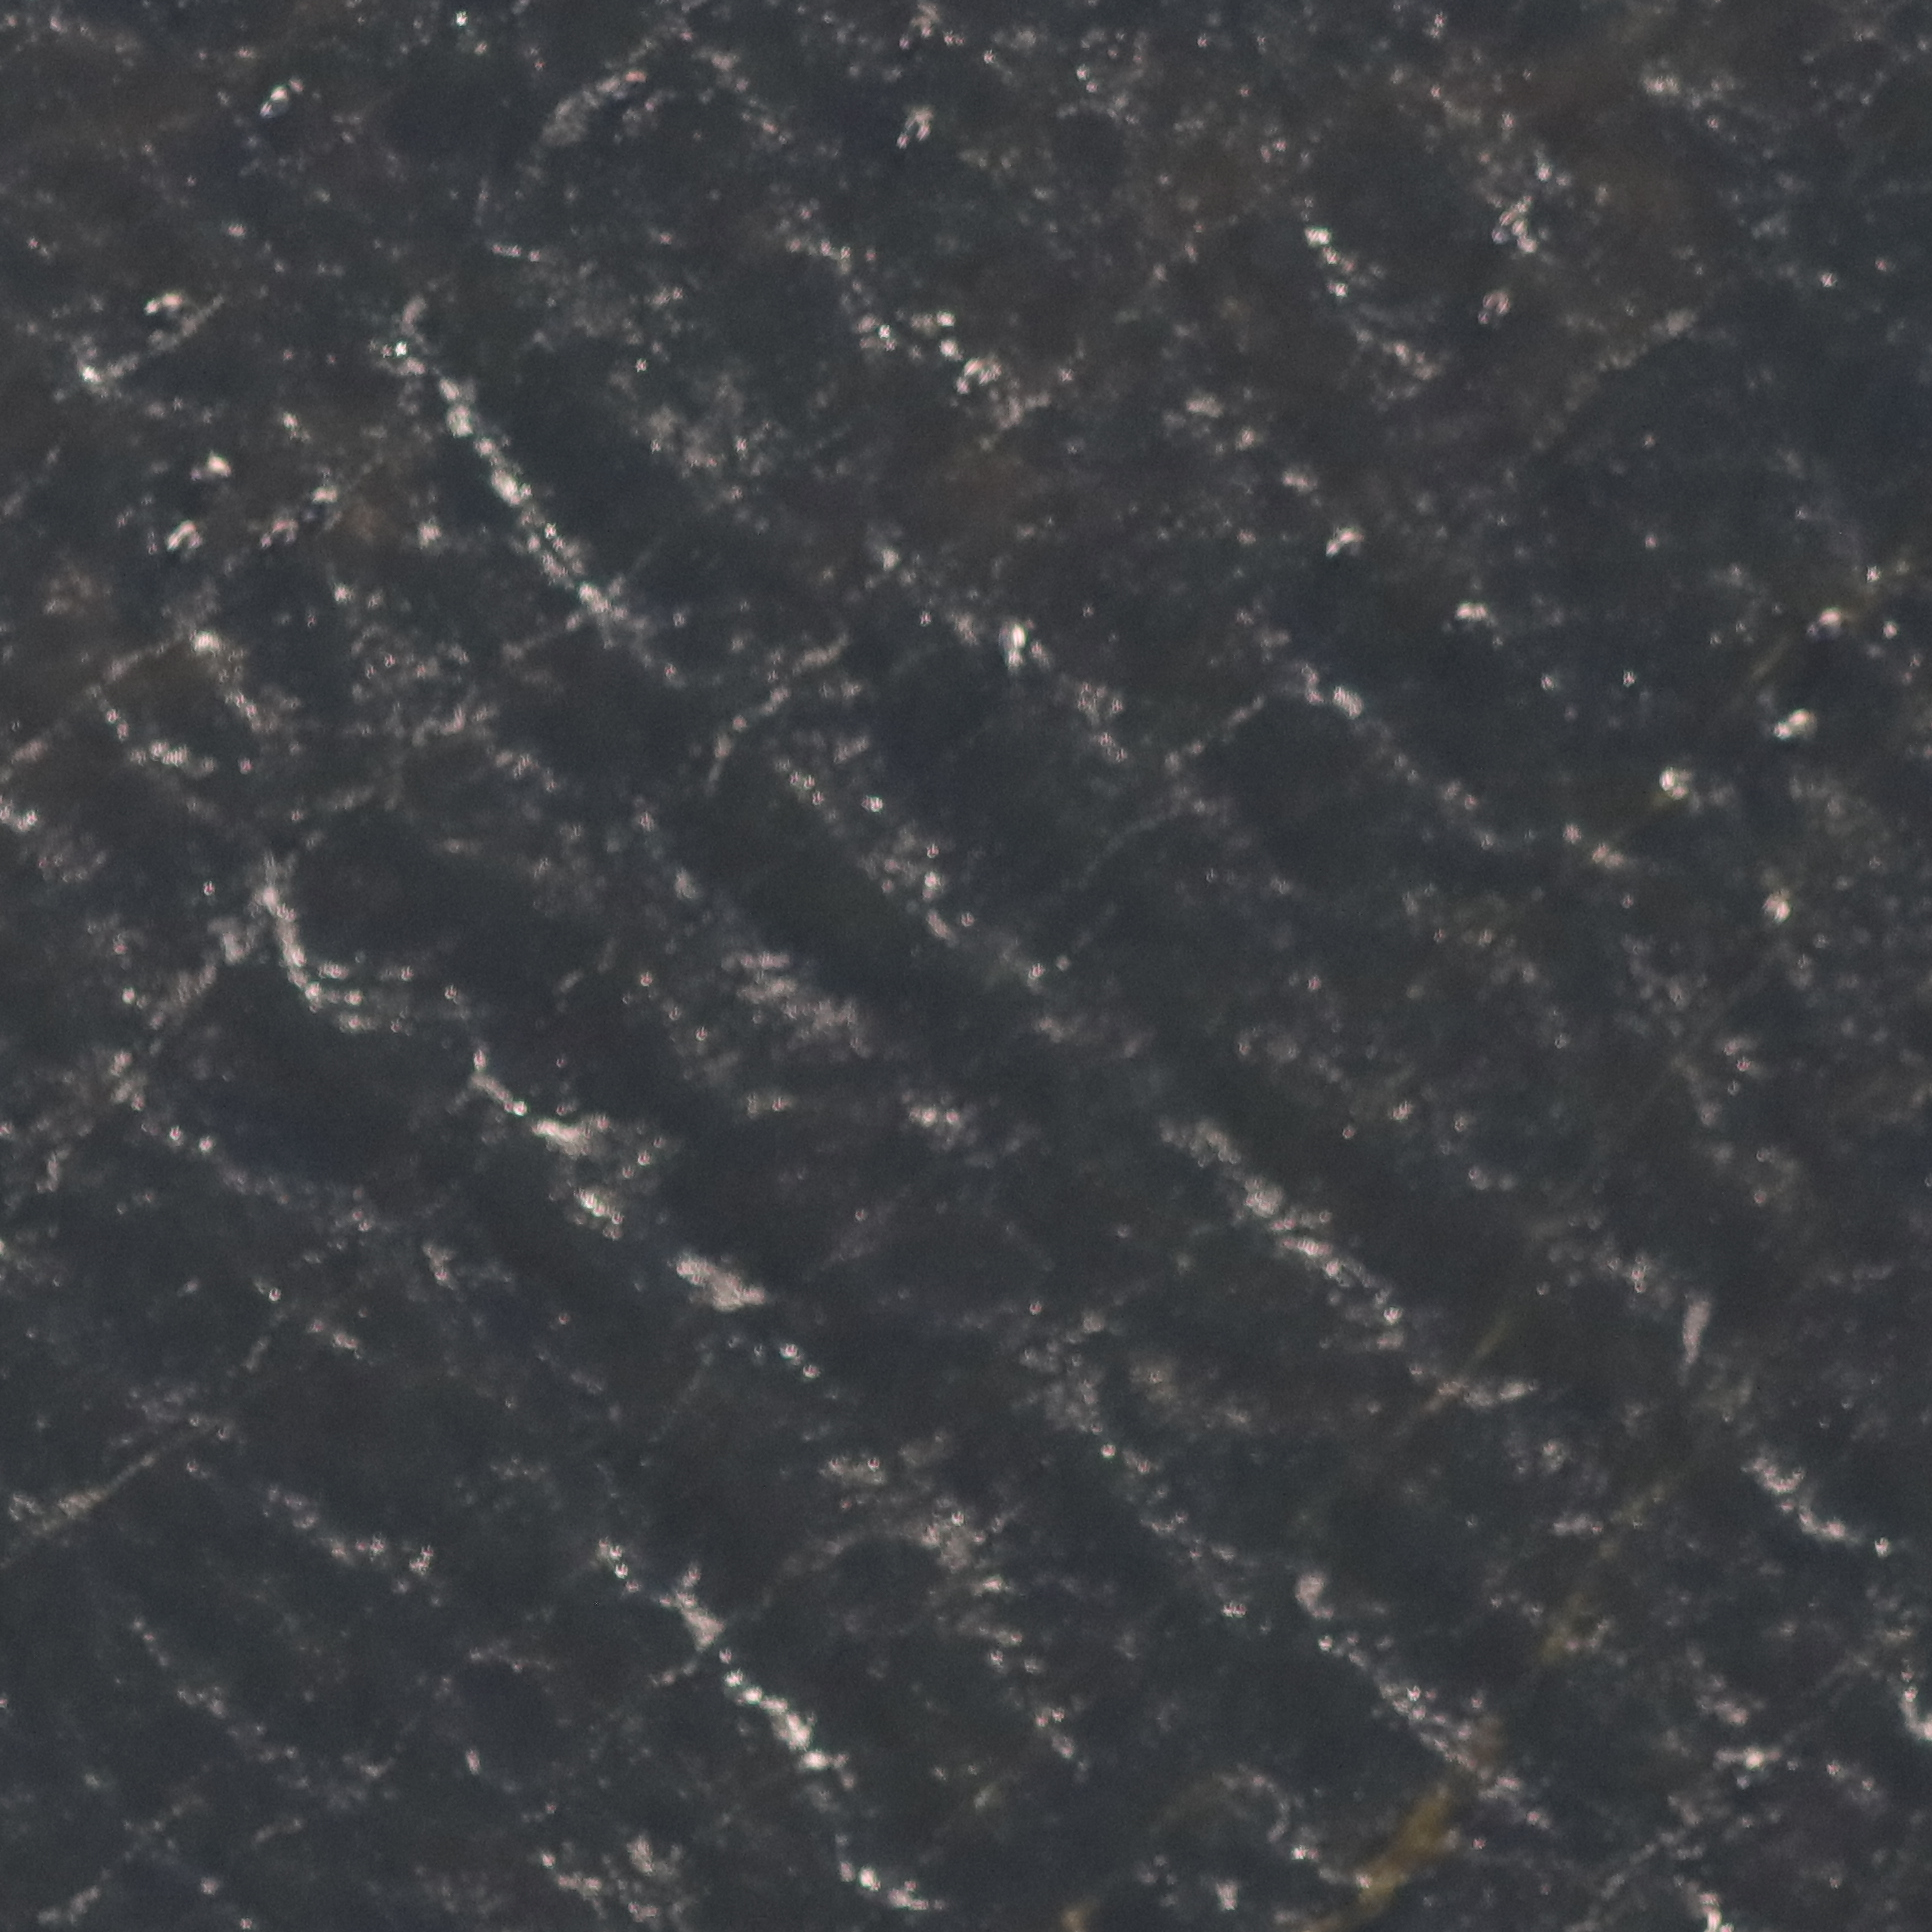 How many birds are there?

16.